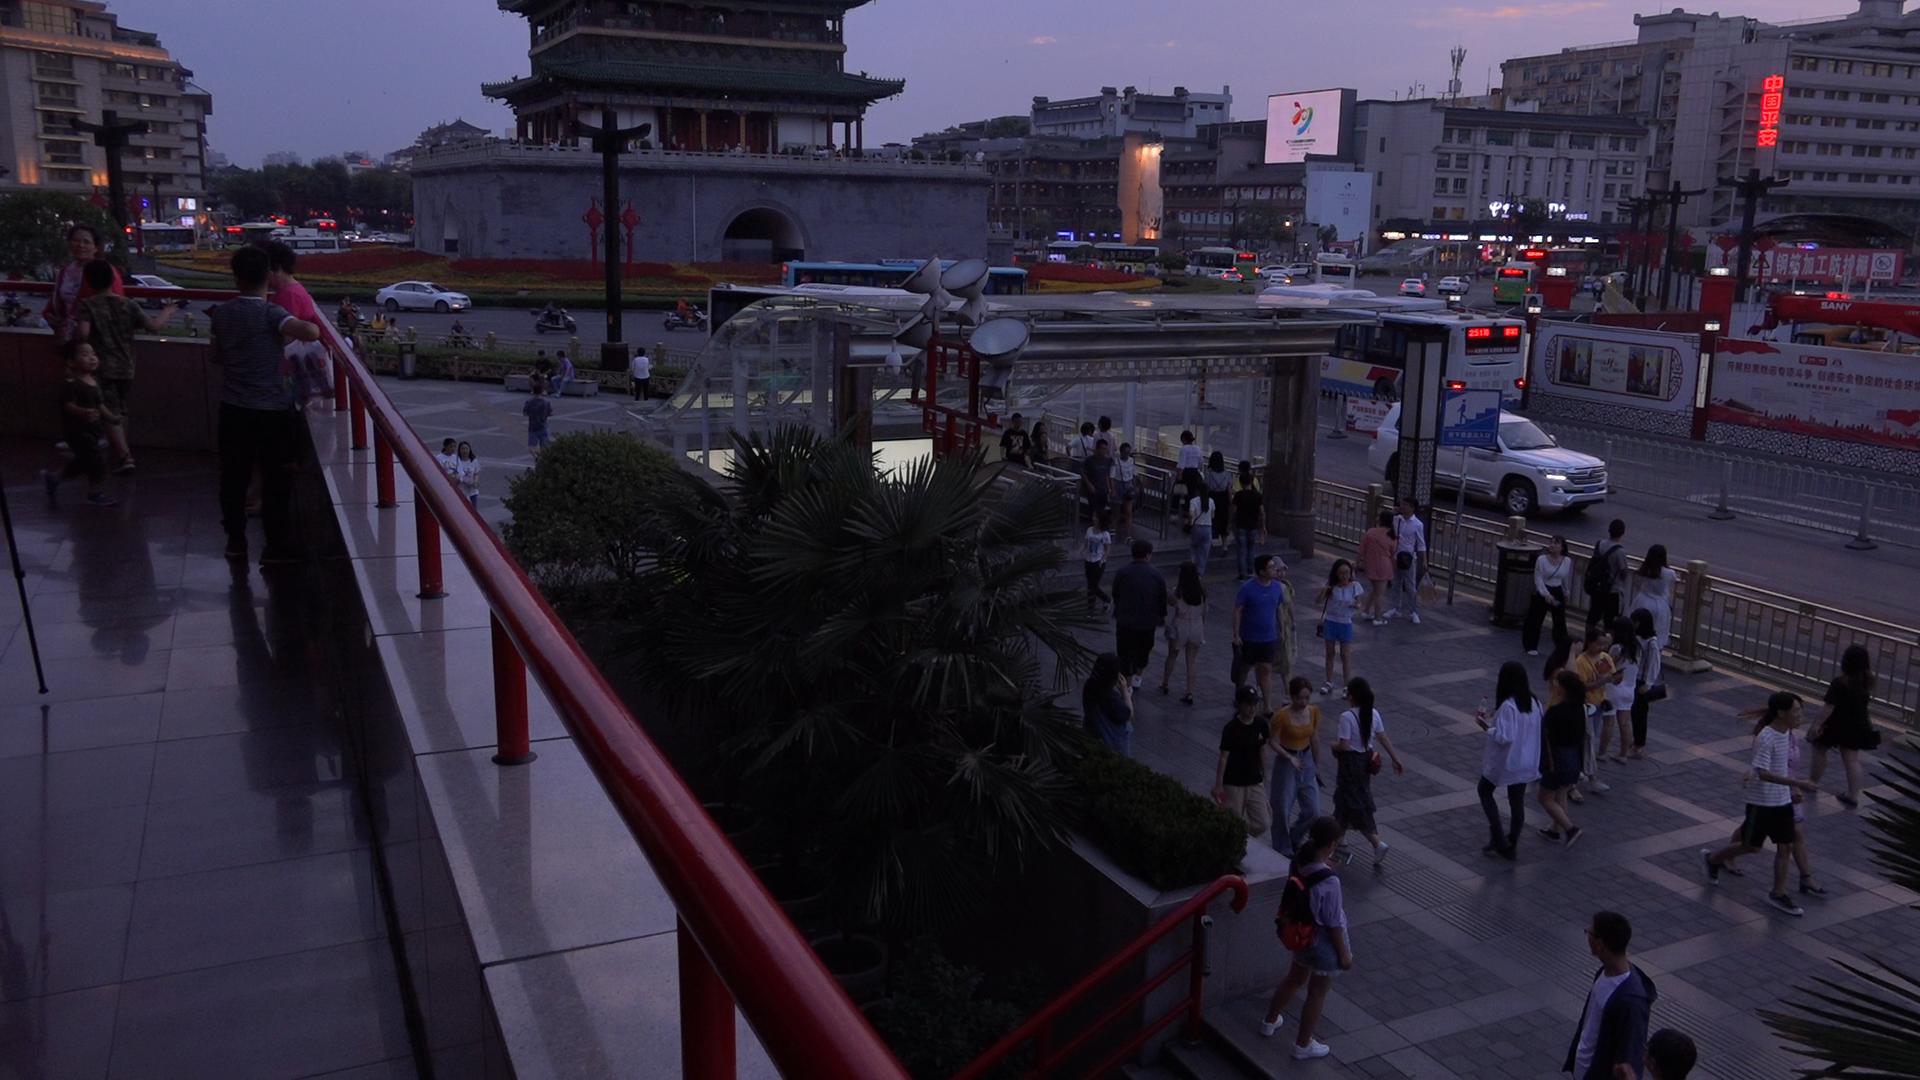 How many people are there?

89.